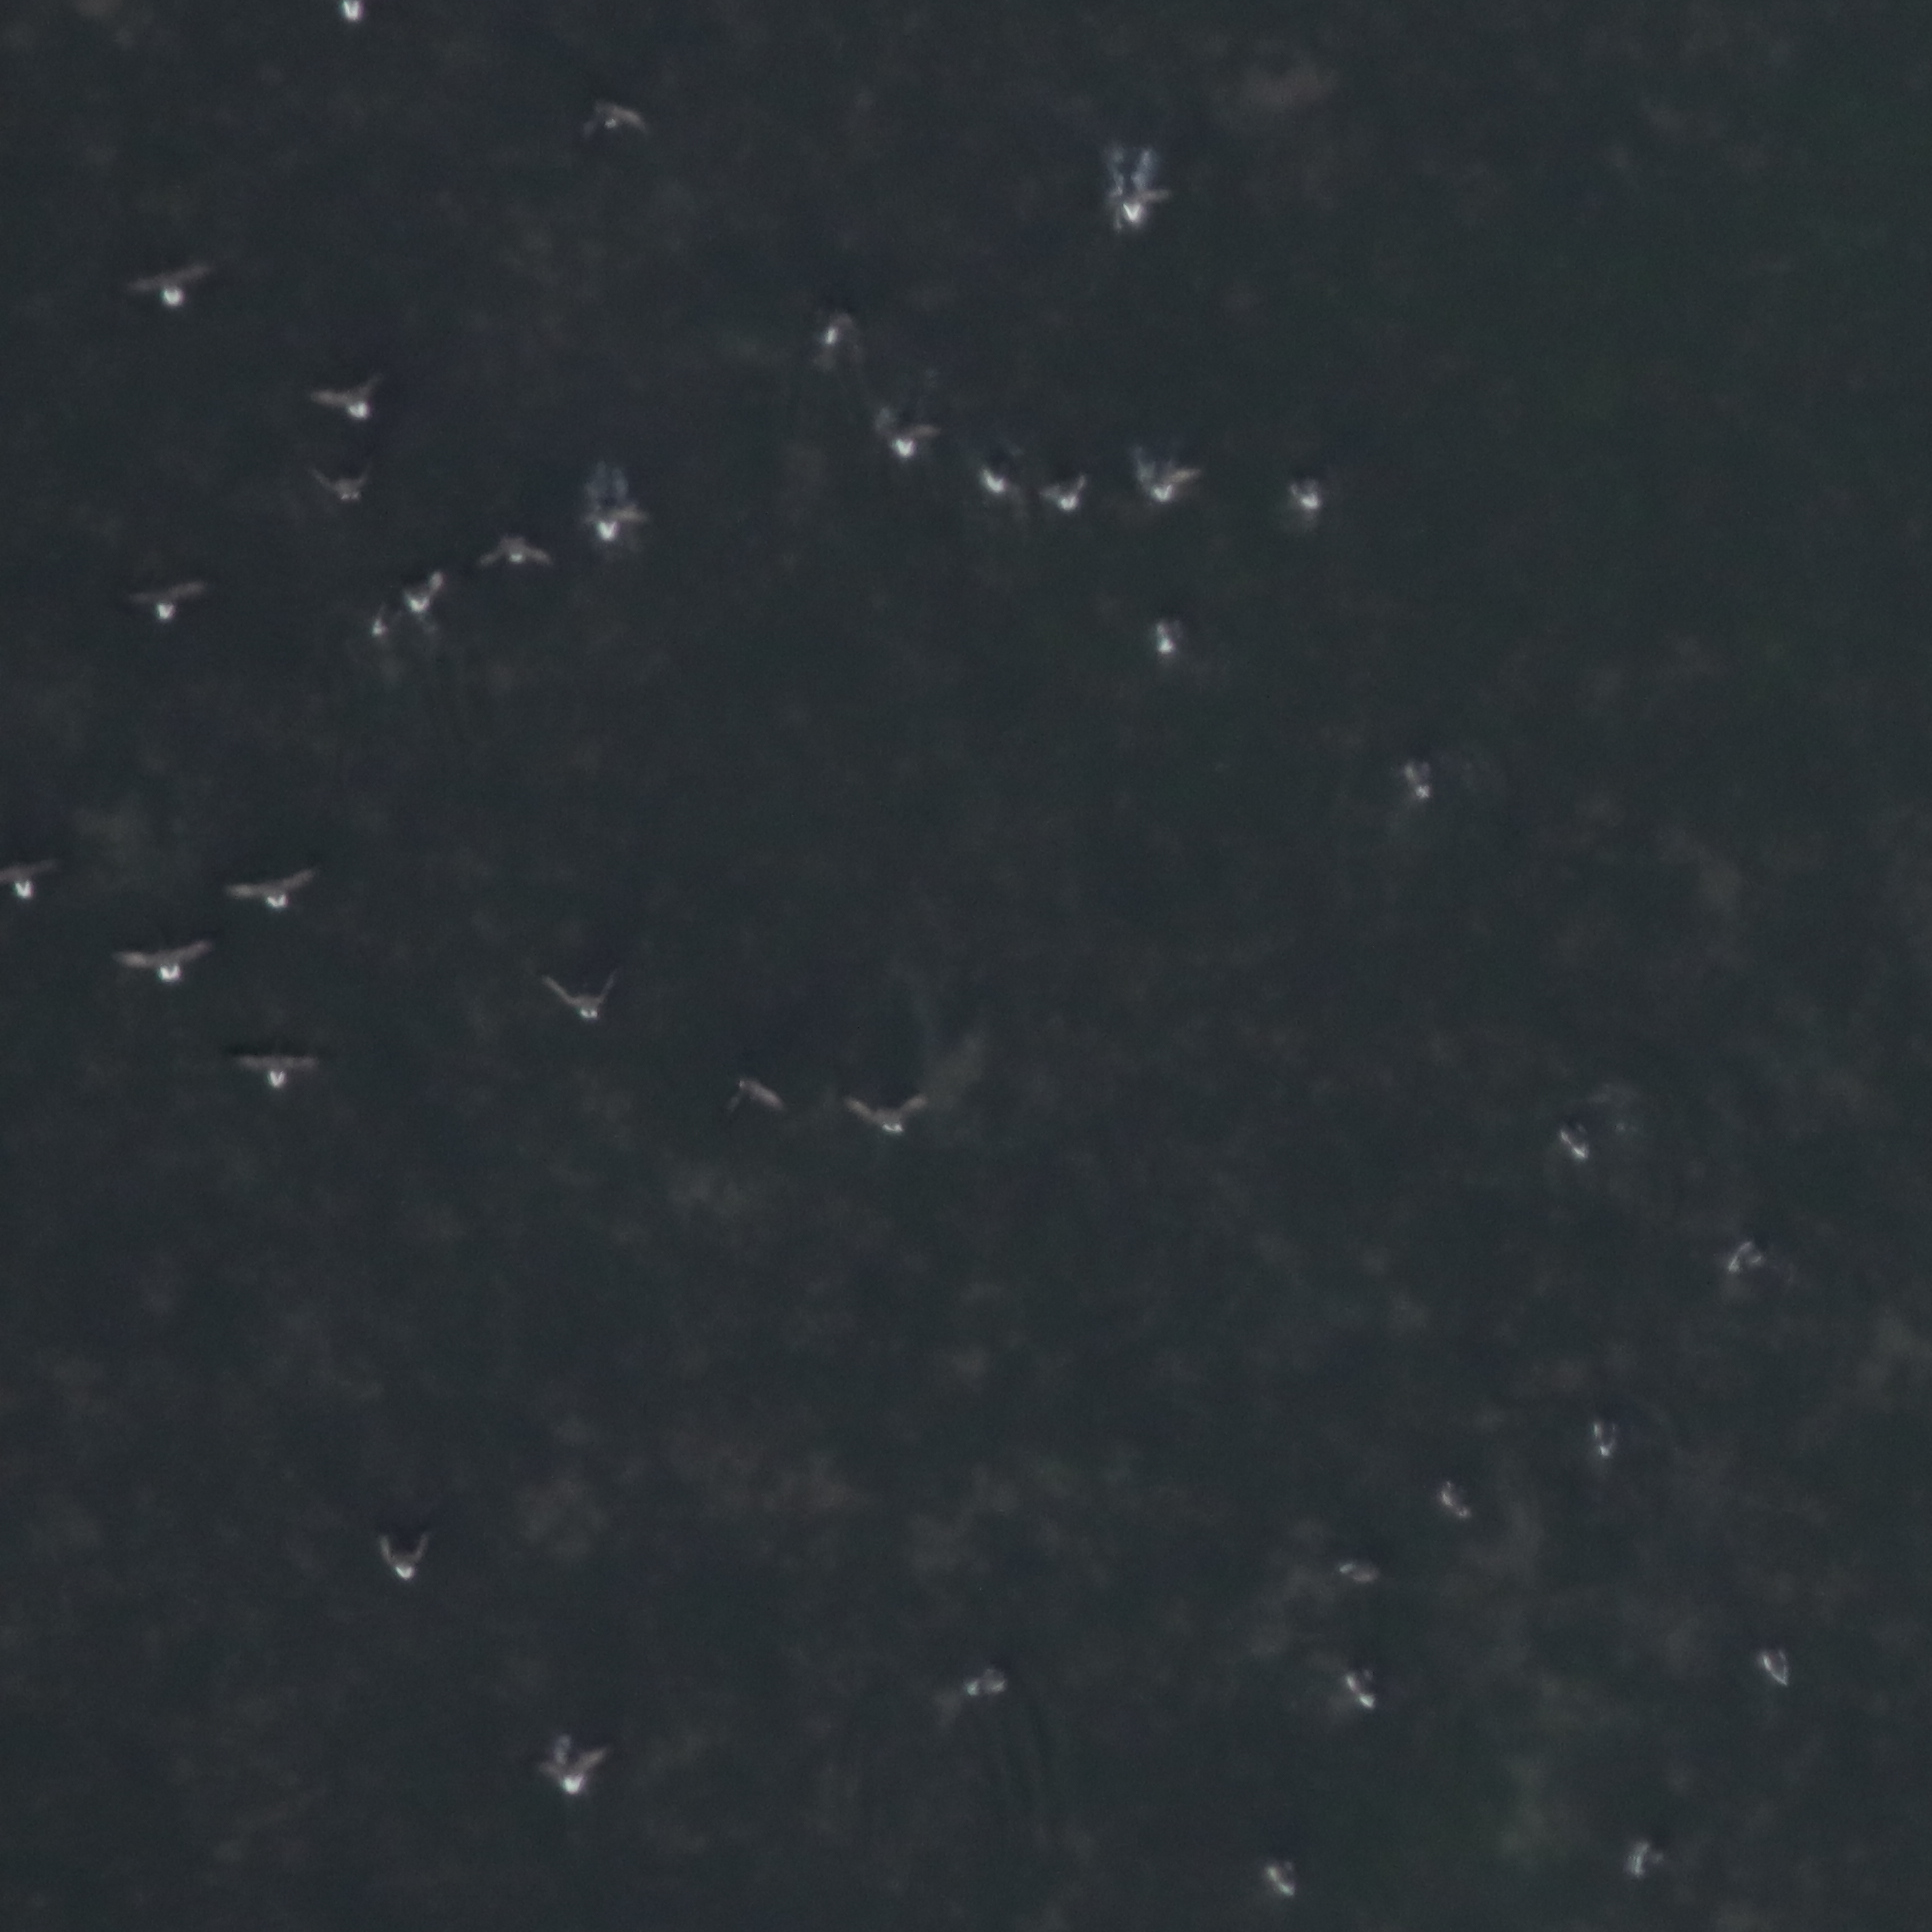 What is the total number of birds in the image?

37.